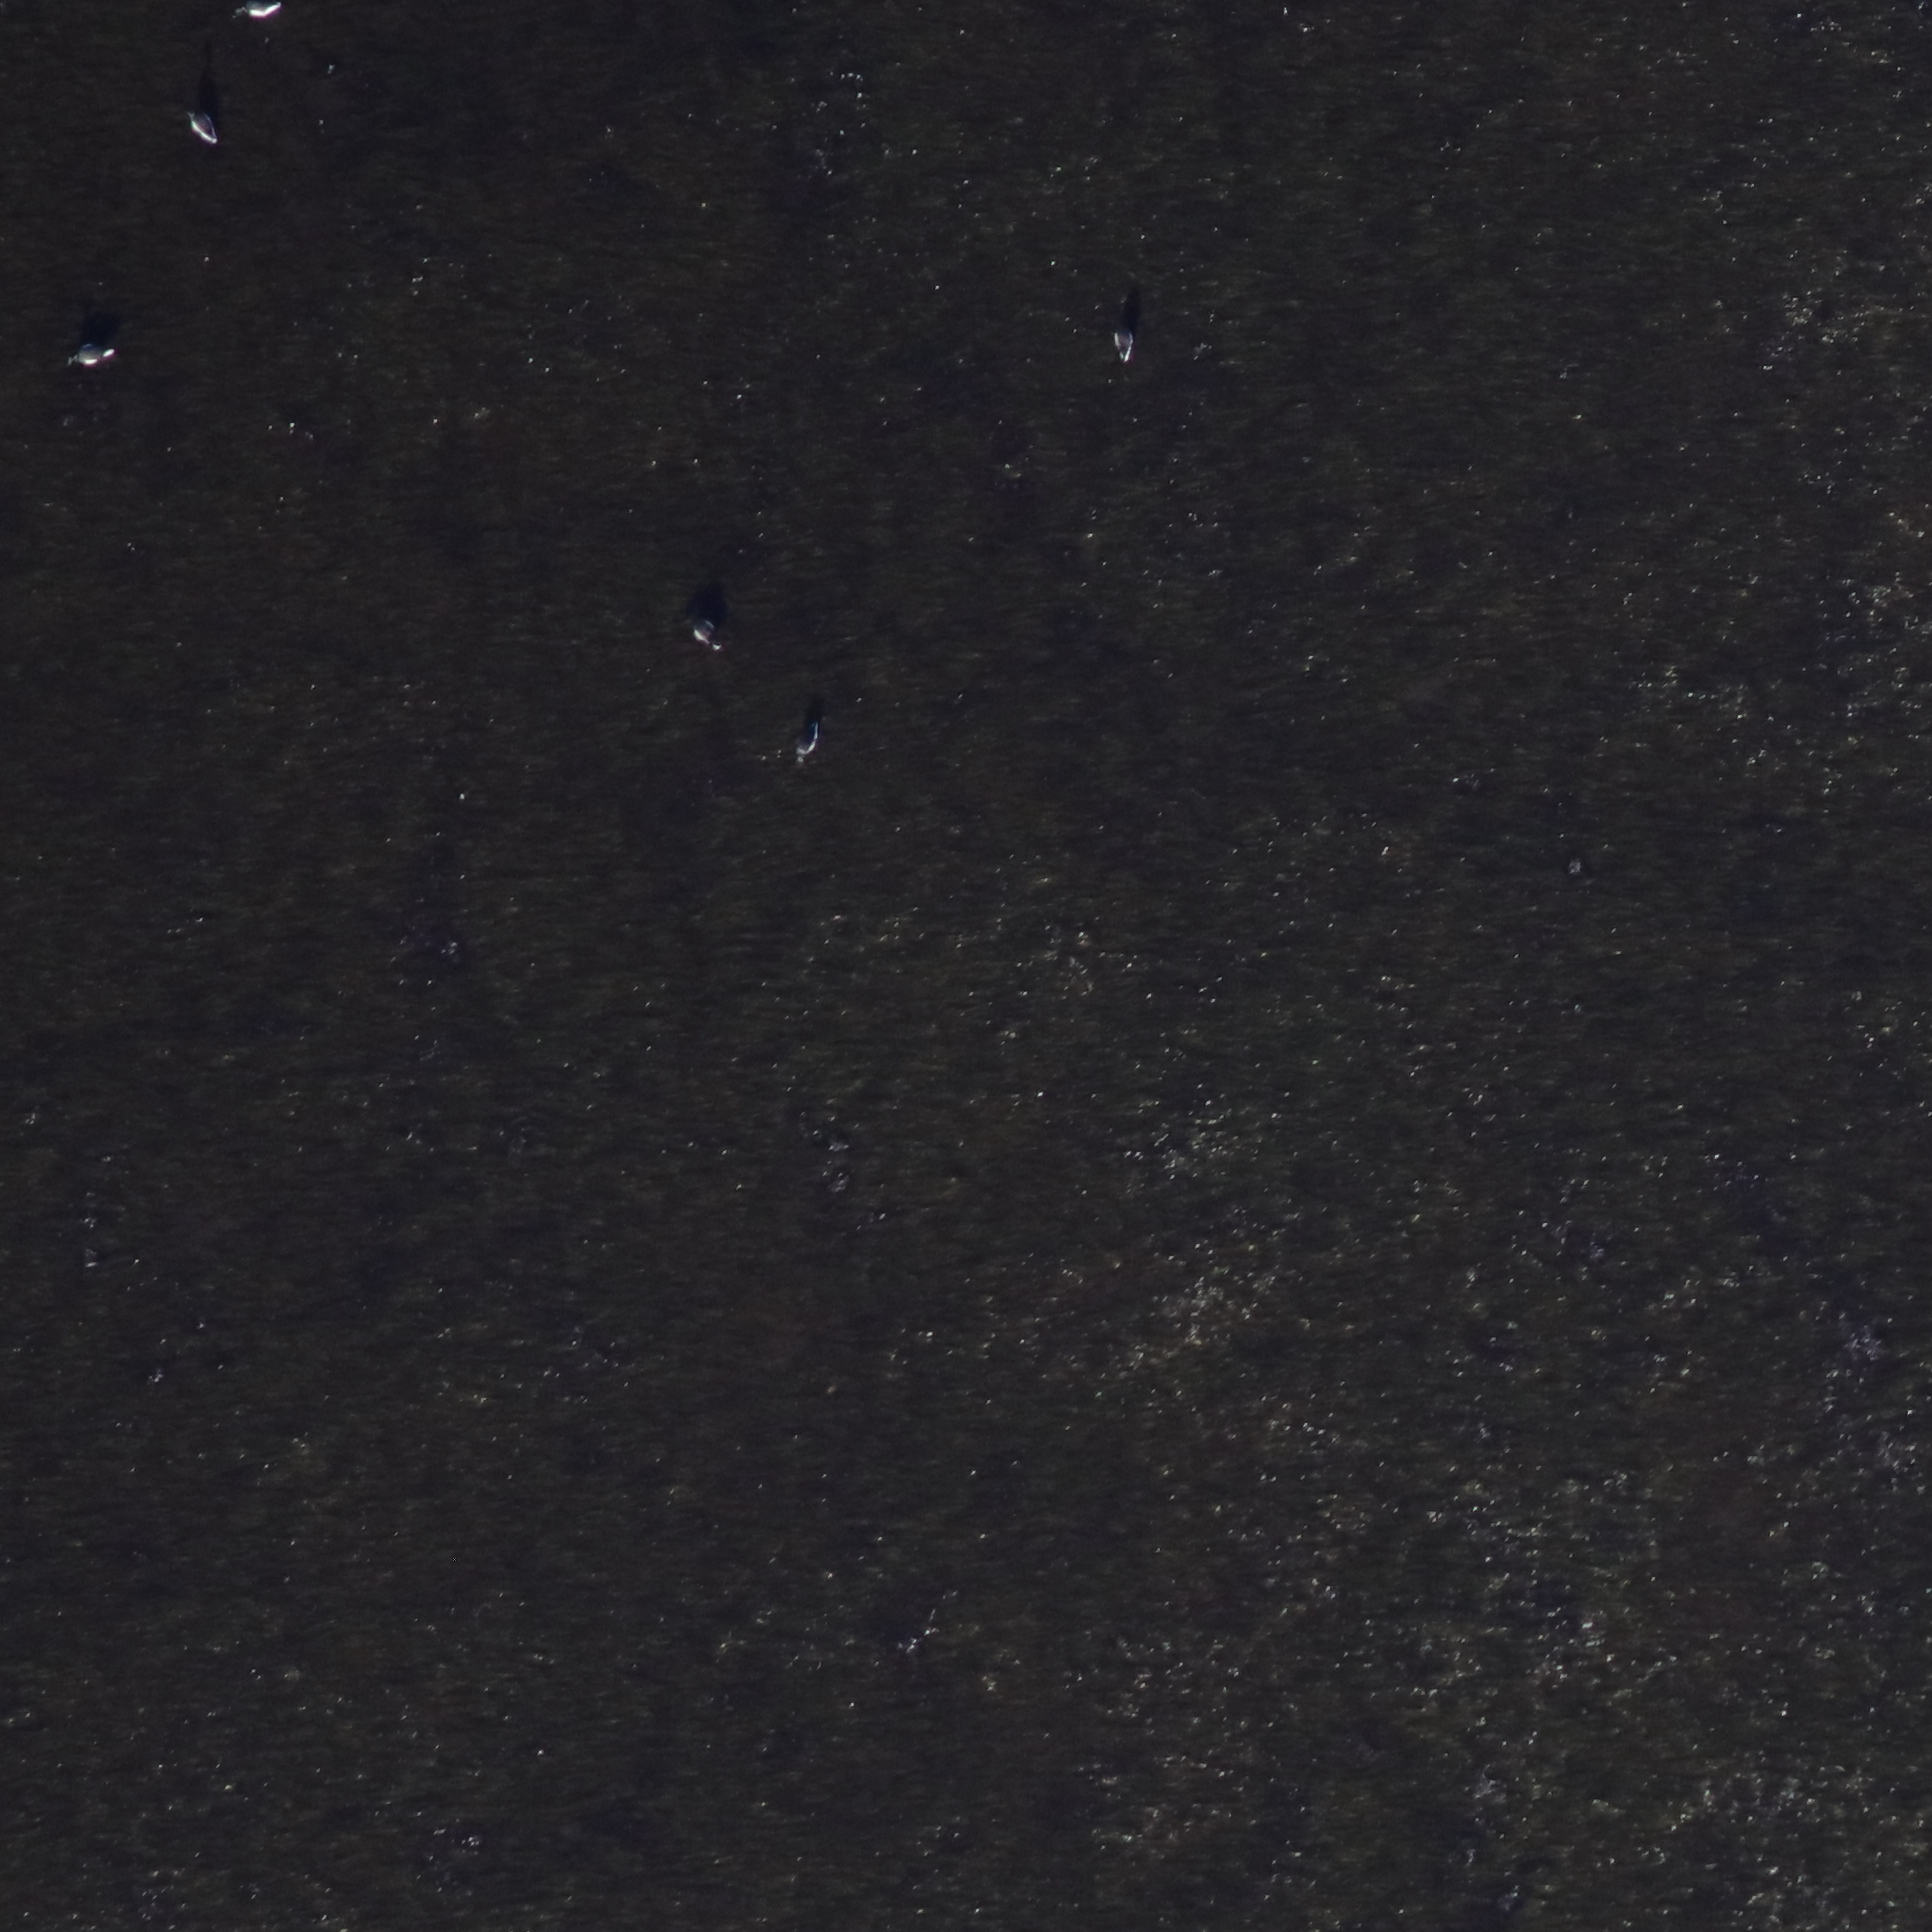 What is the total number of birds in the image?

5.